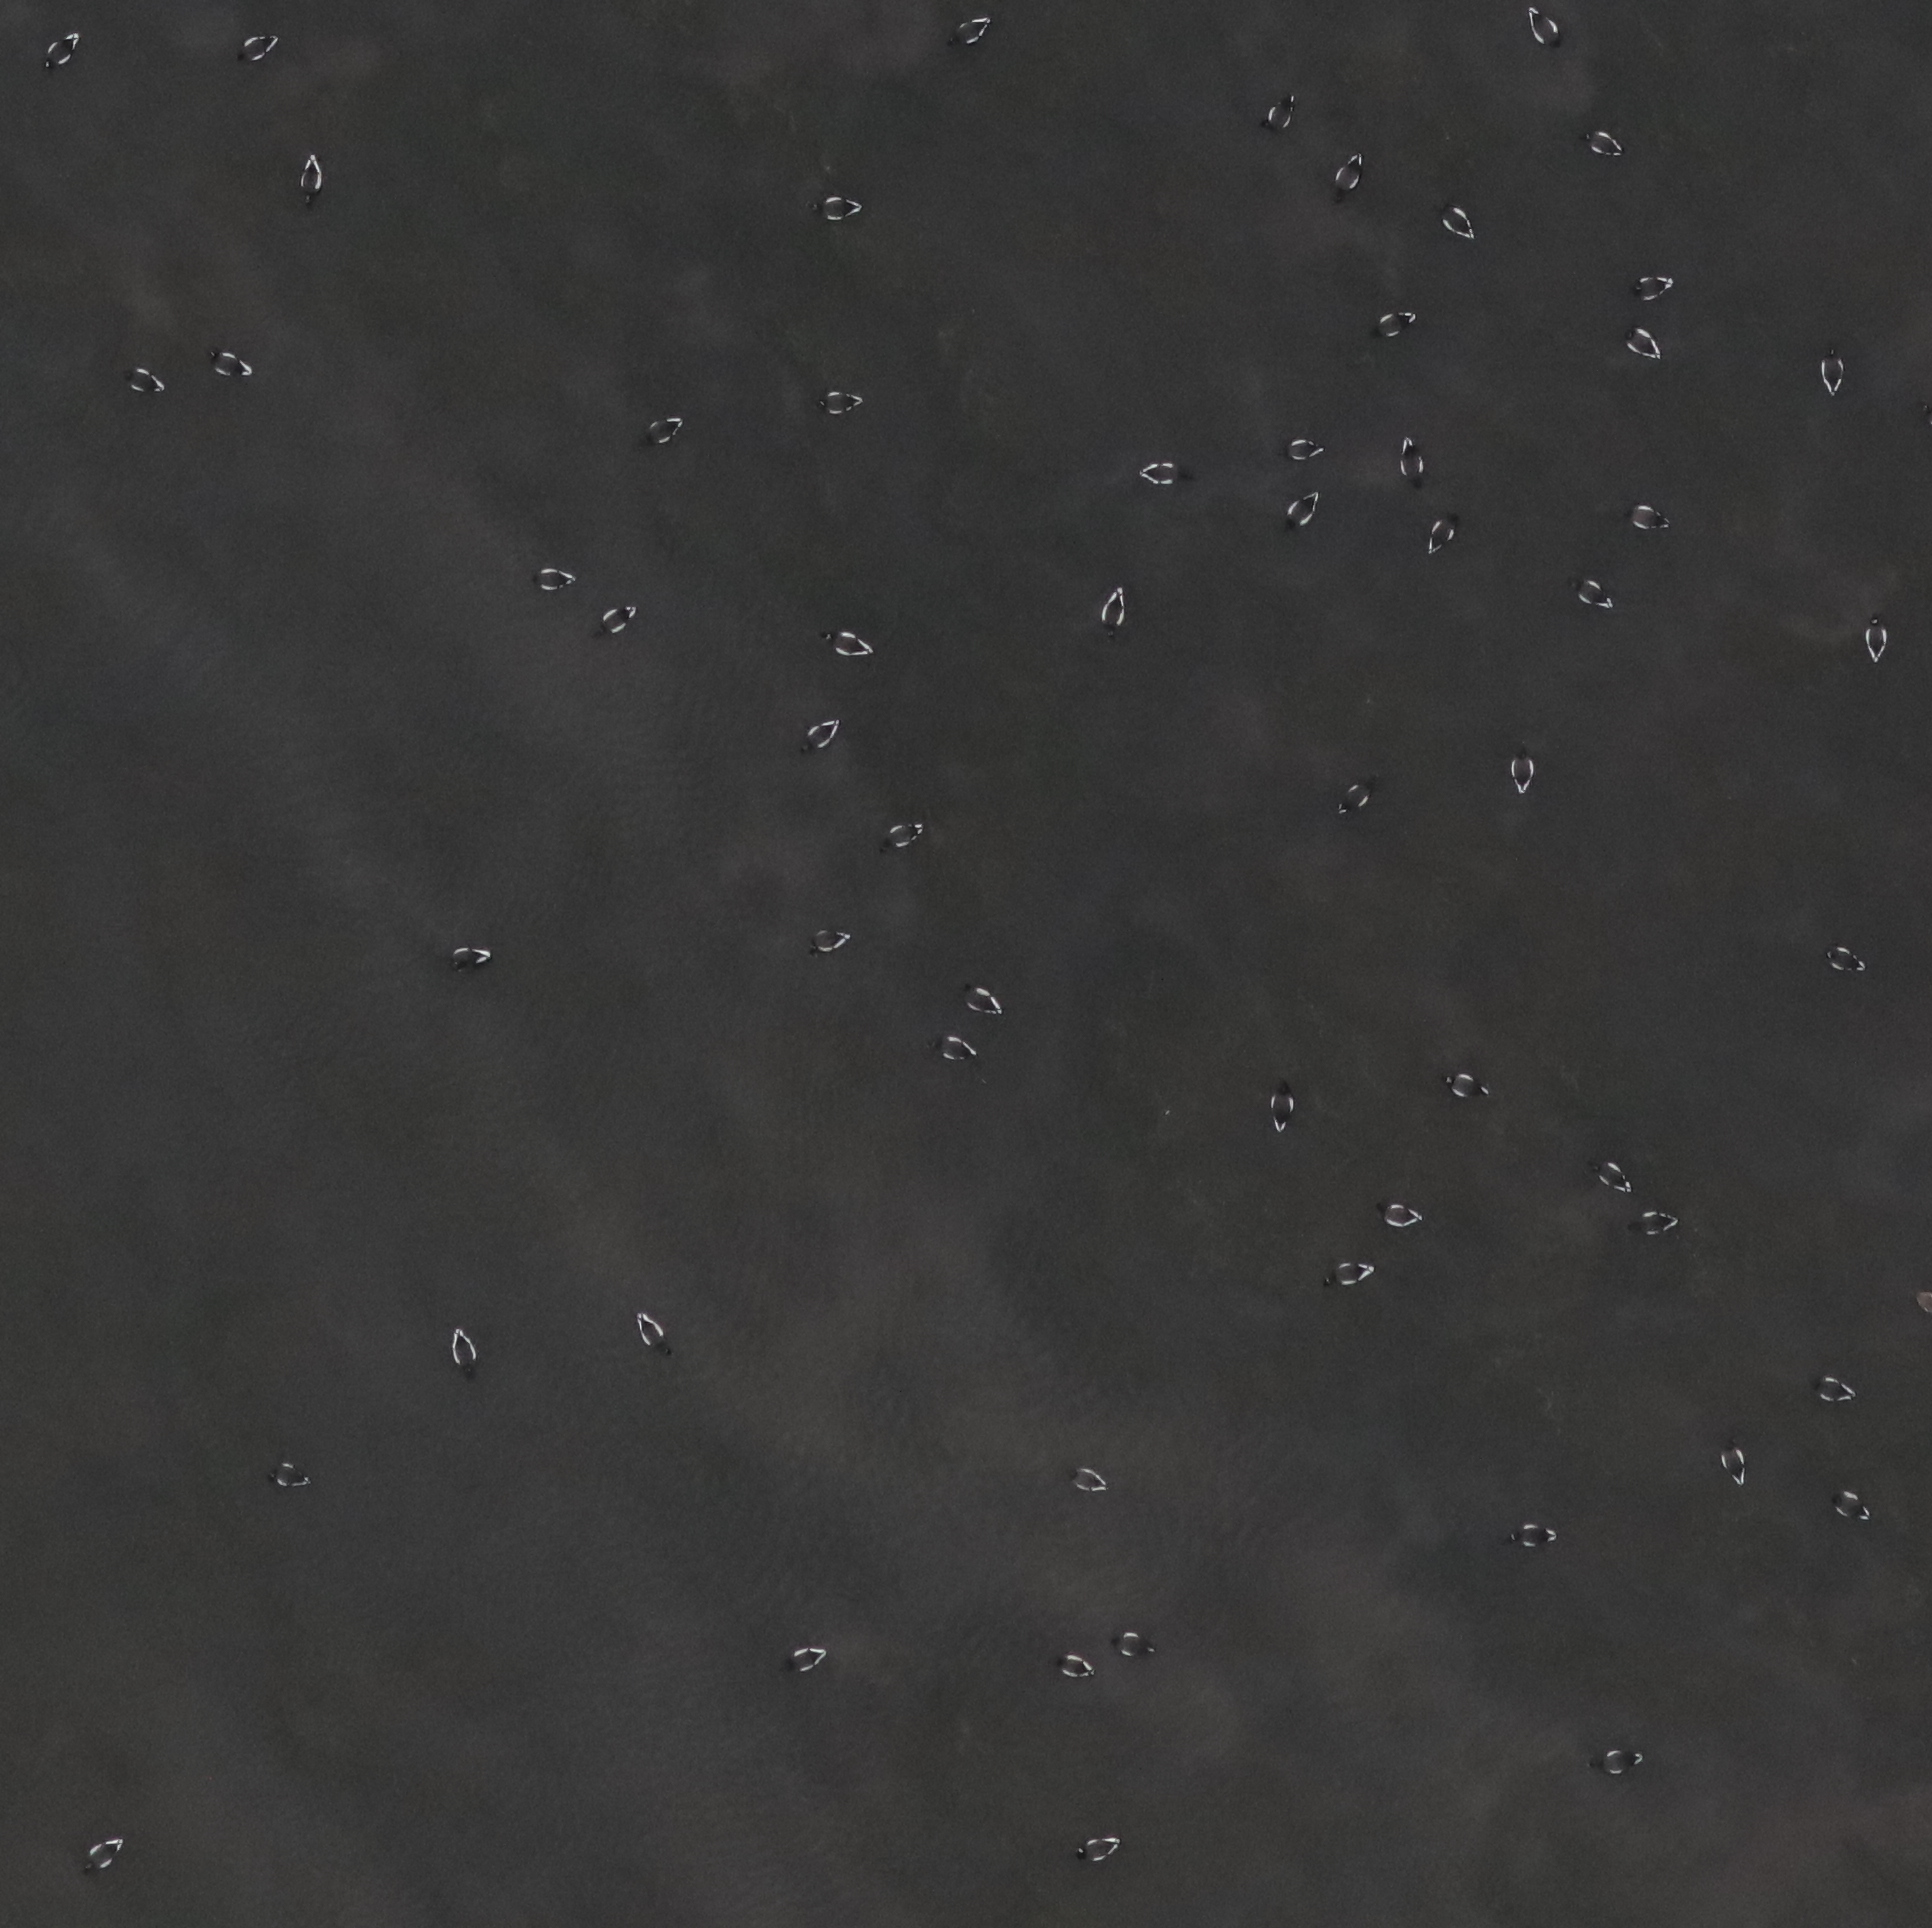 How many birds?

60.